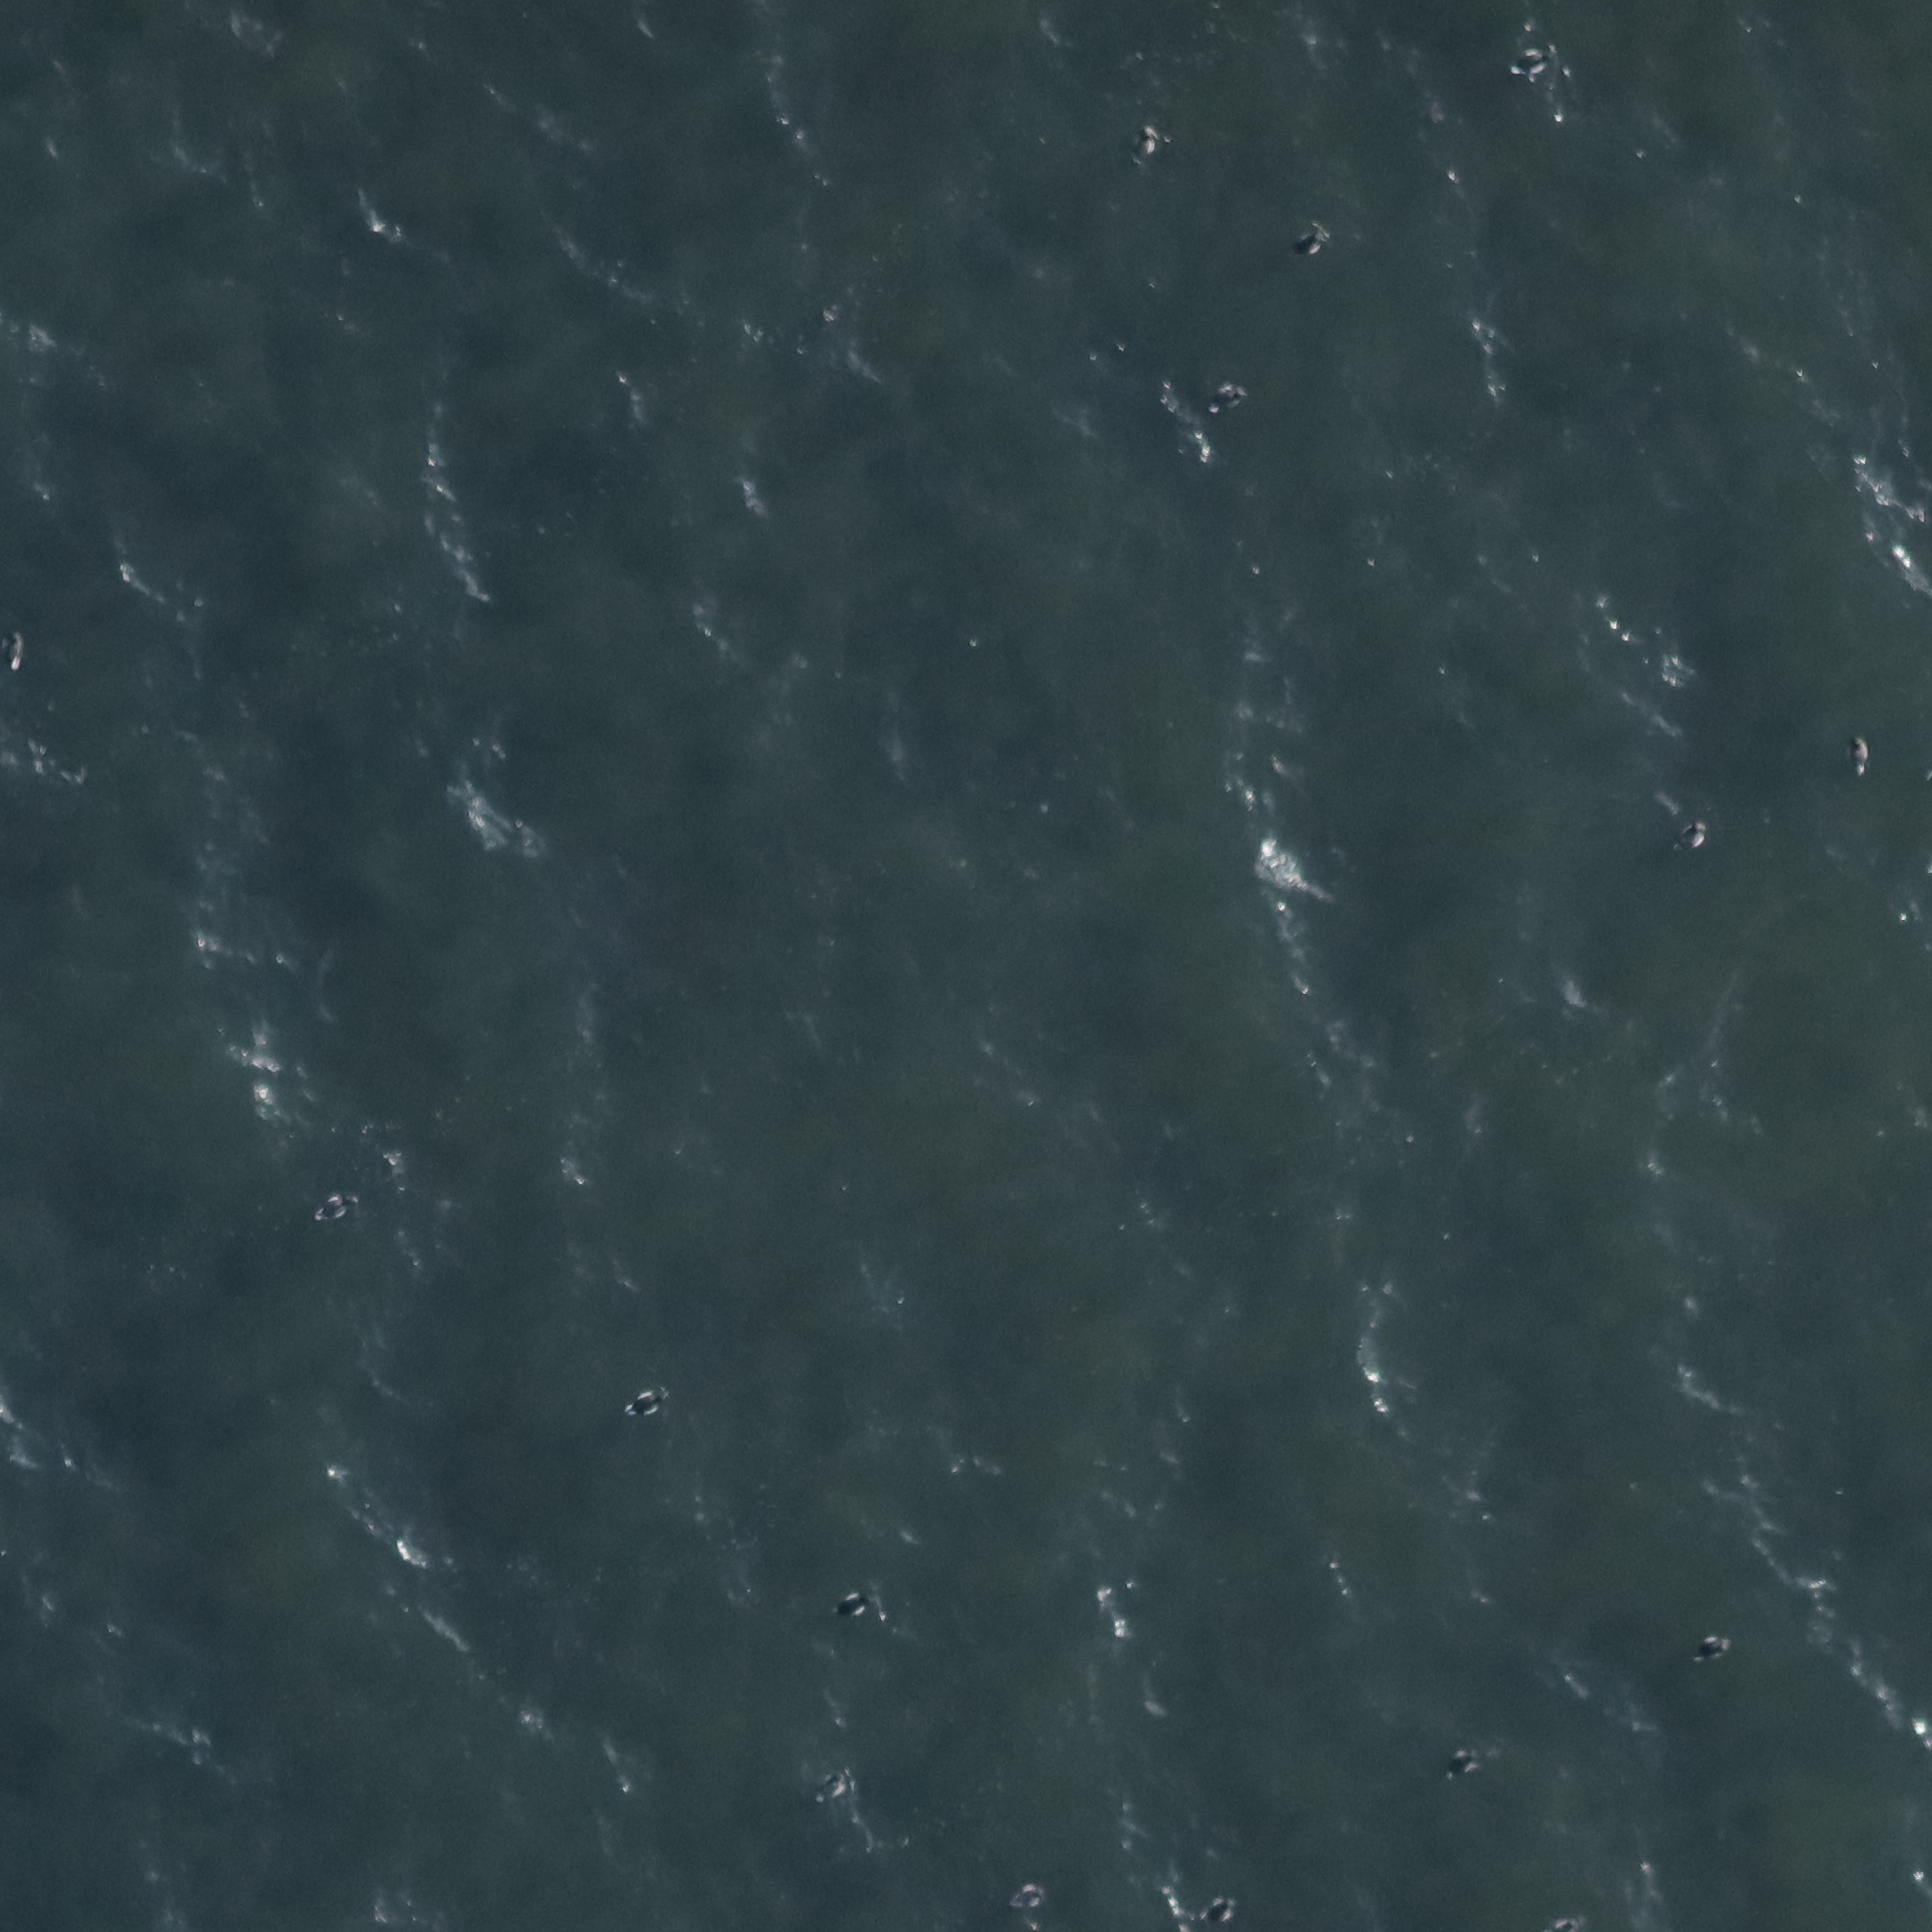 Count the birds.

15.